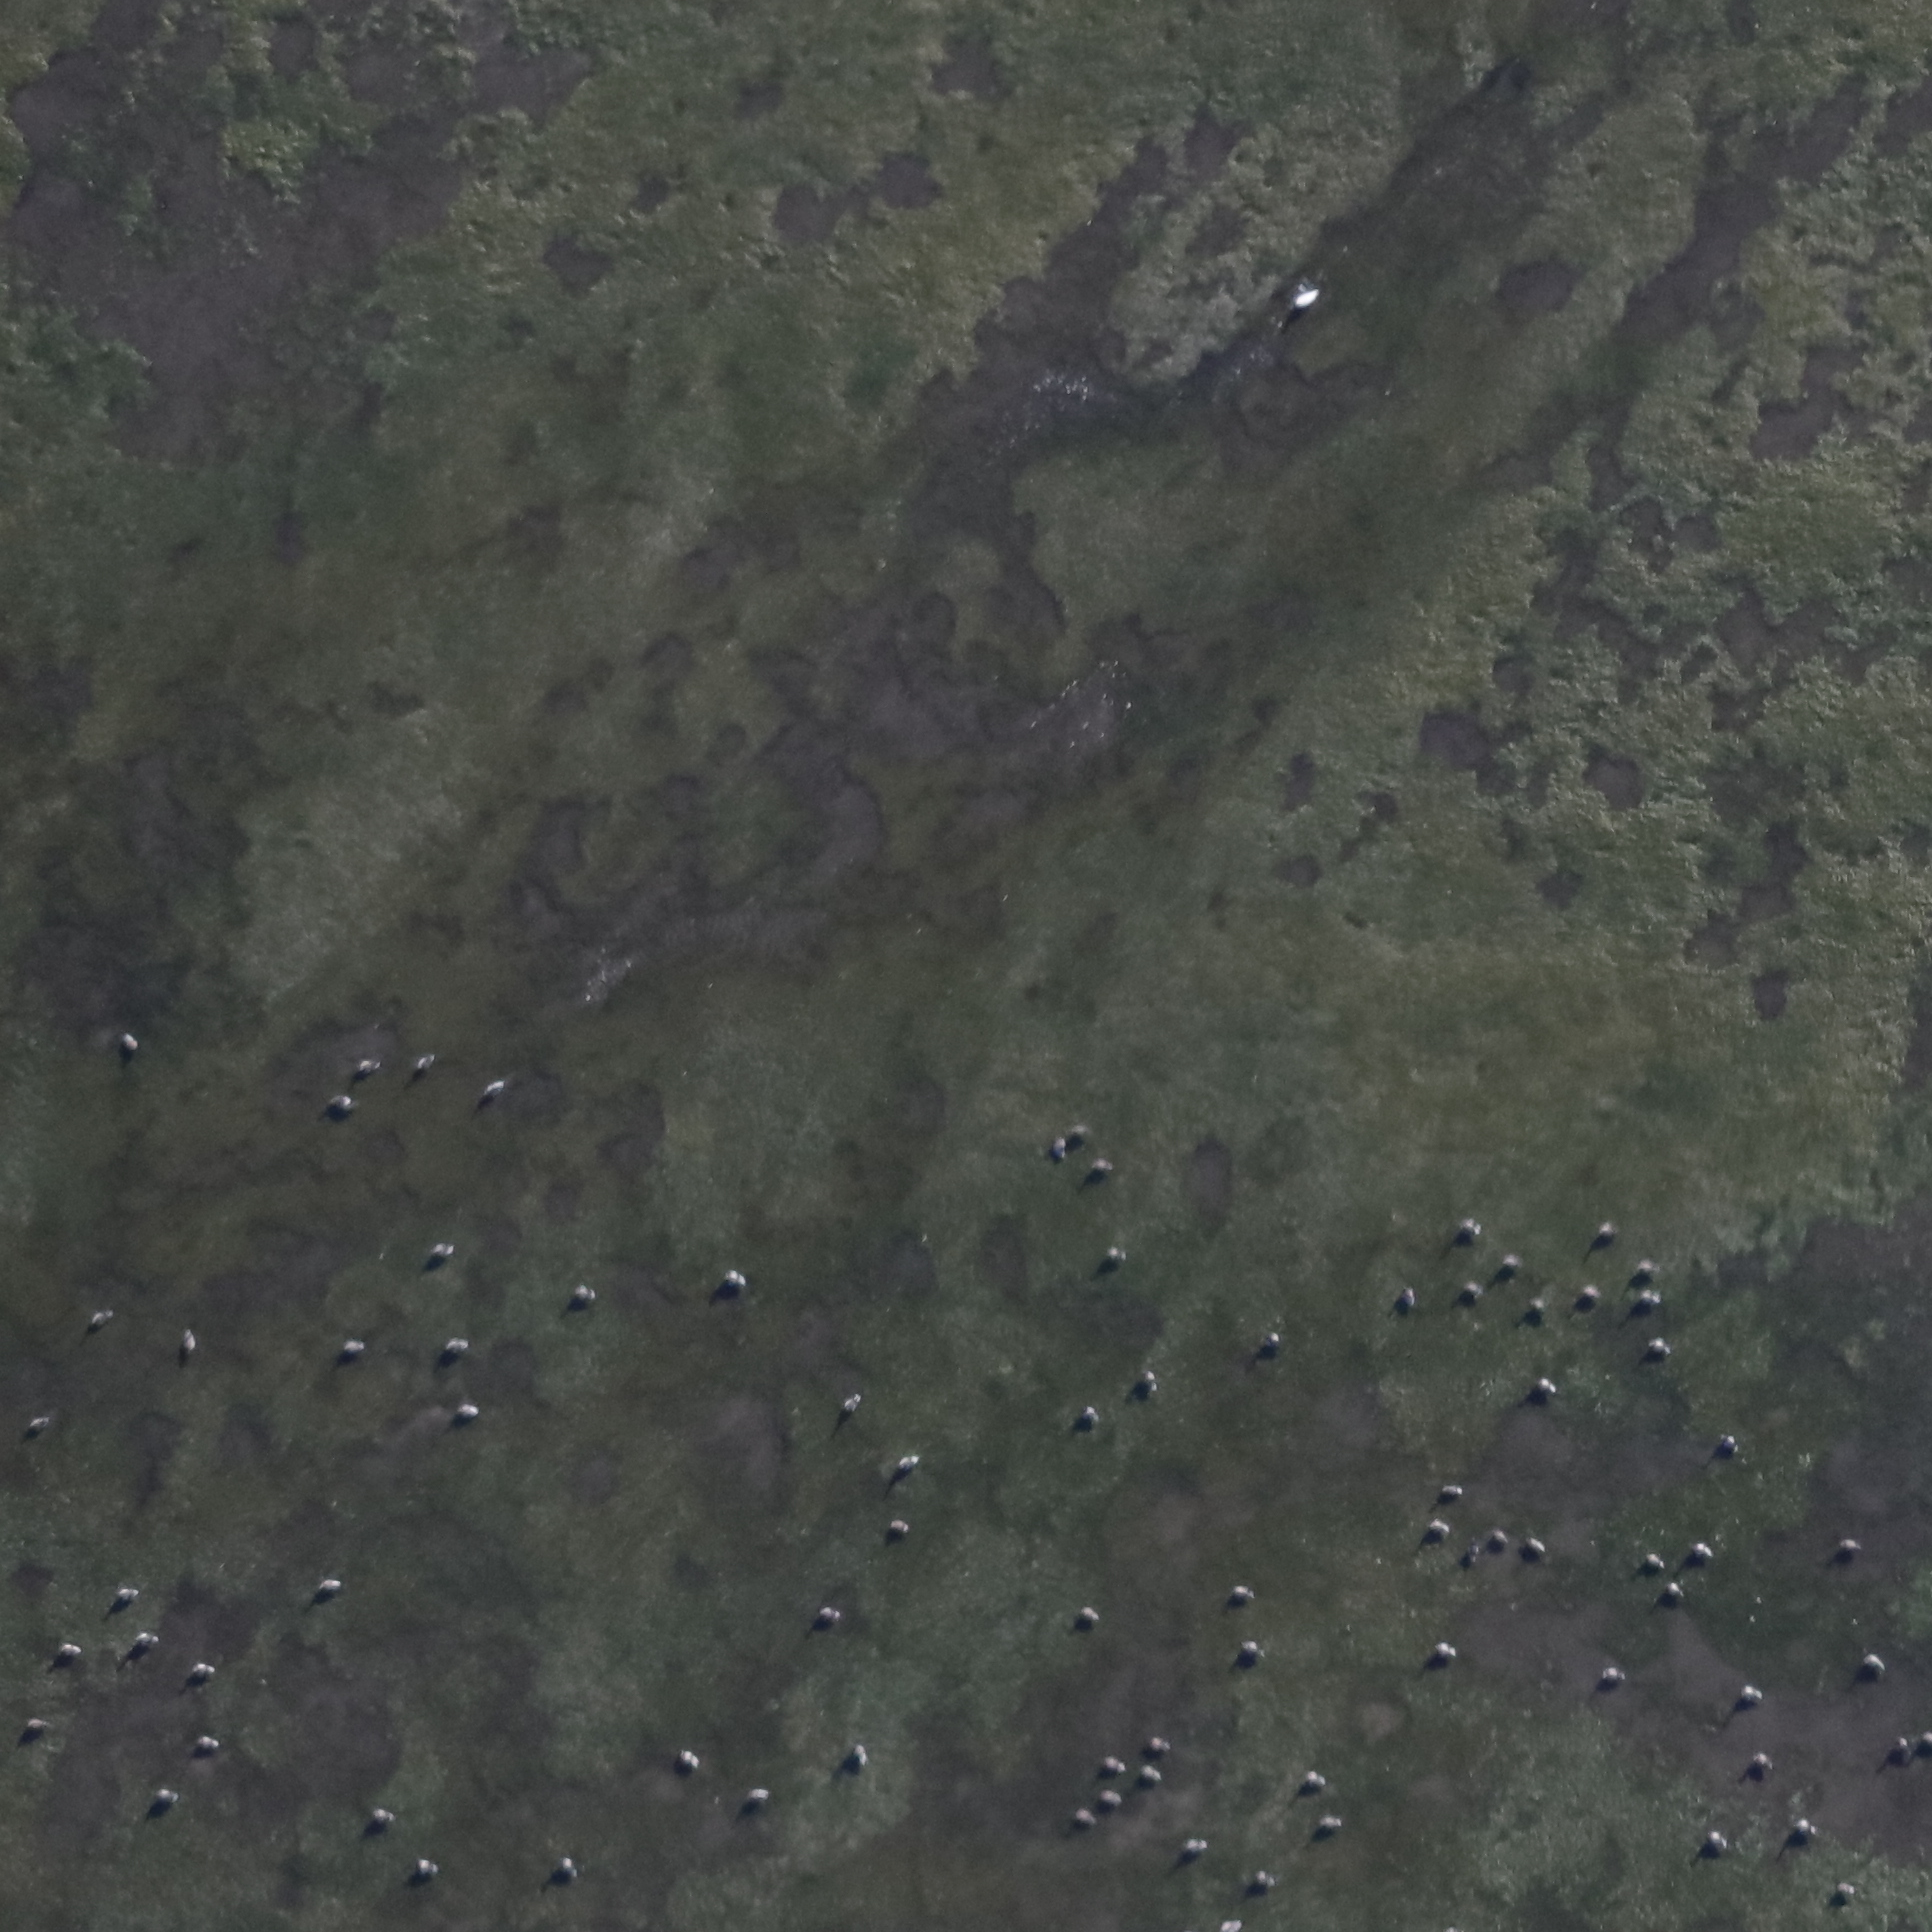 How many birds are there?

84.